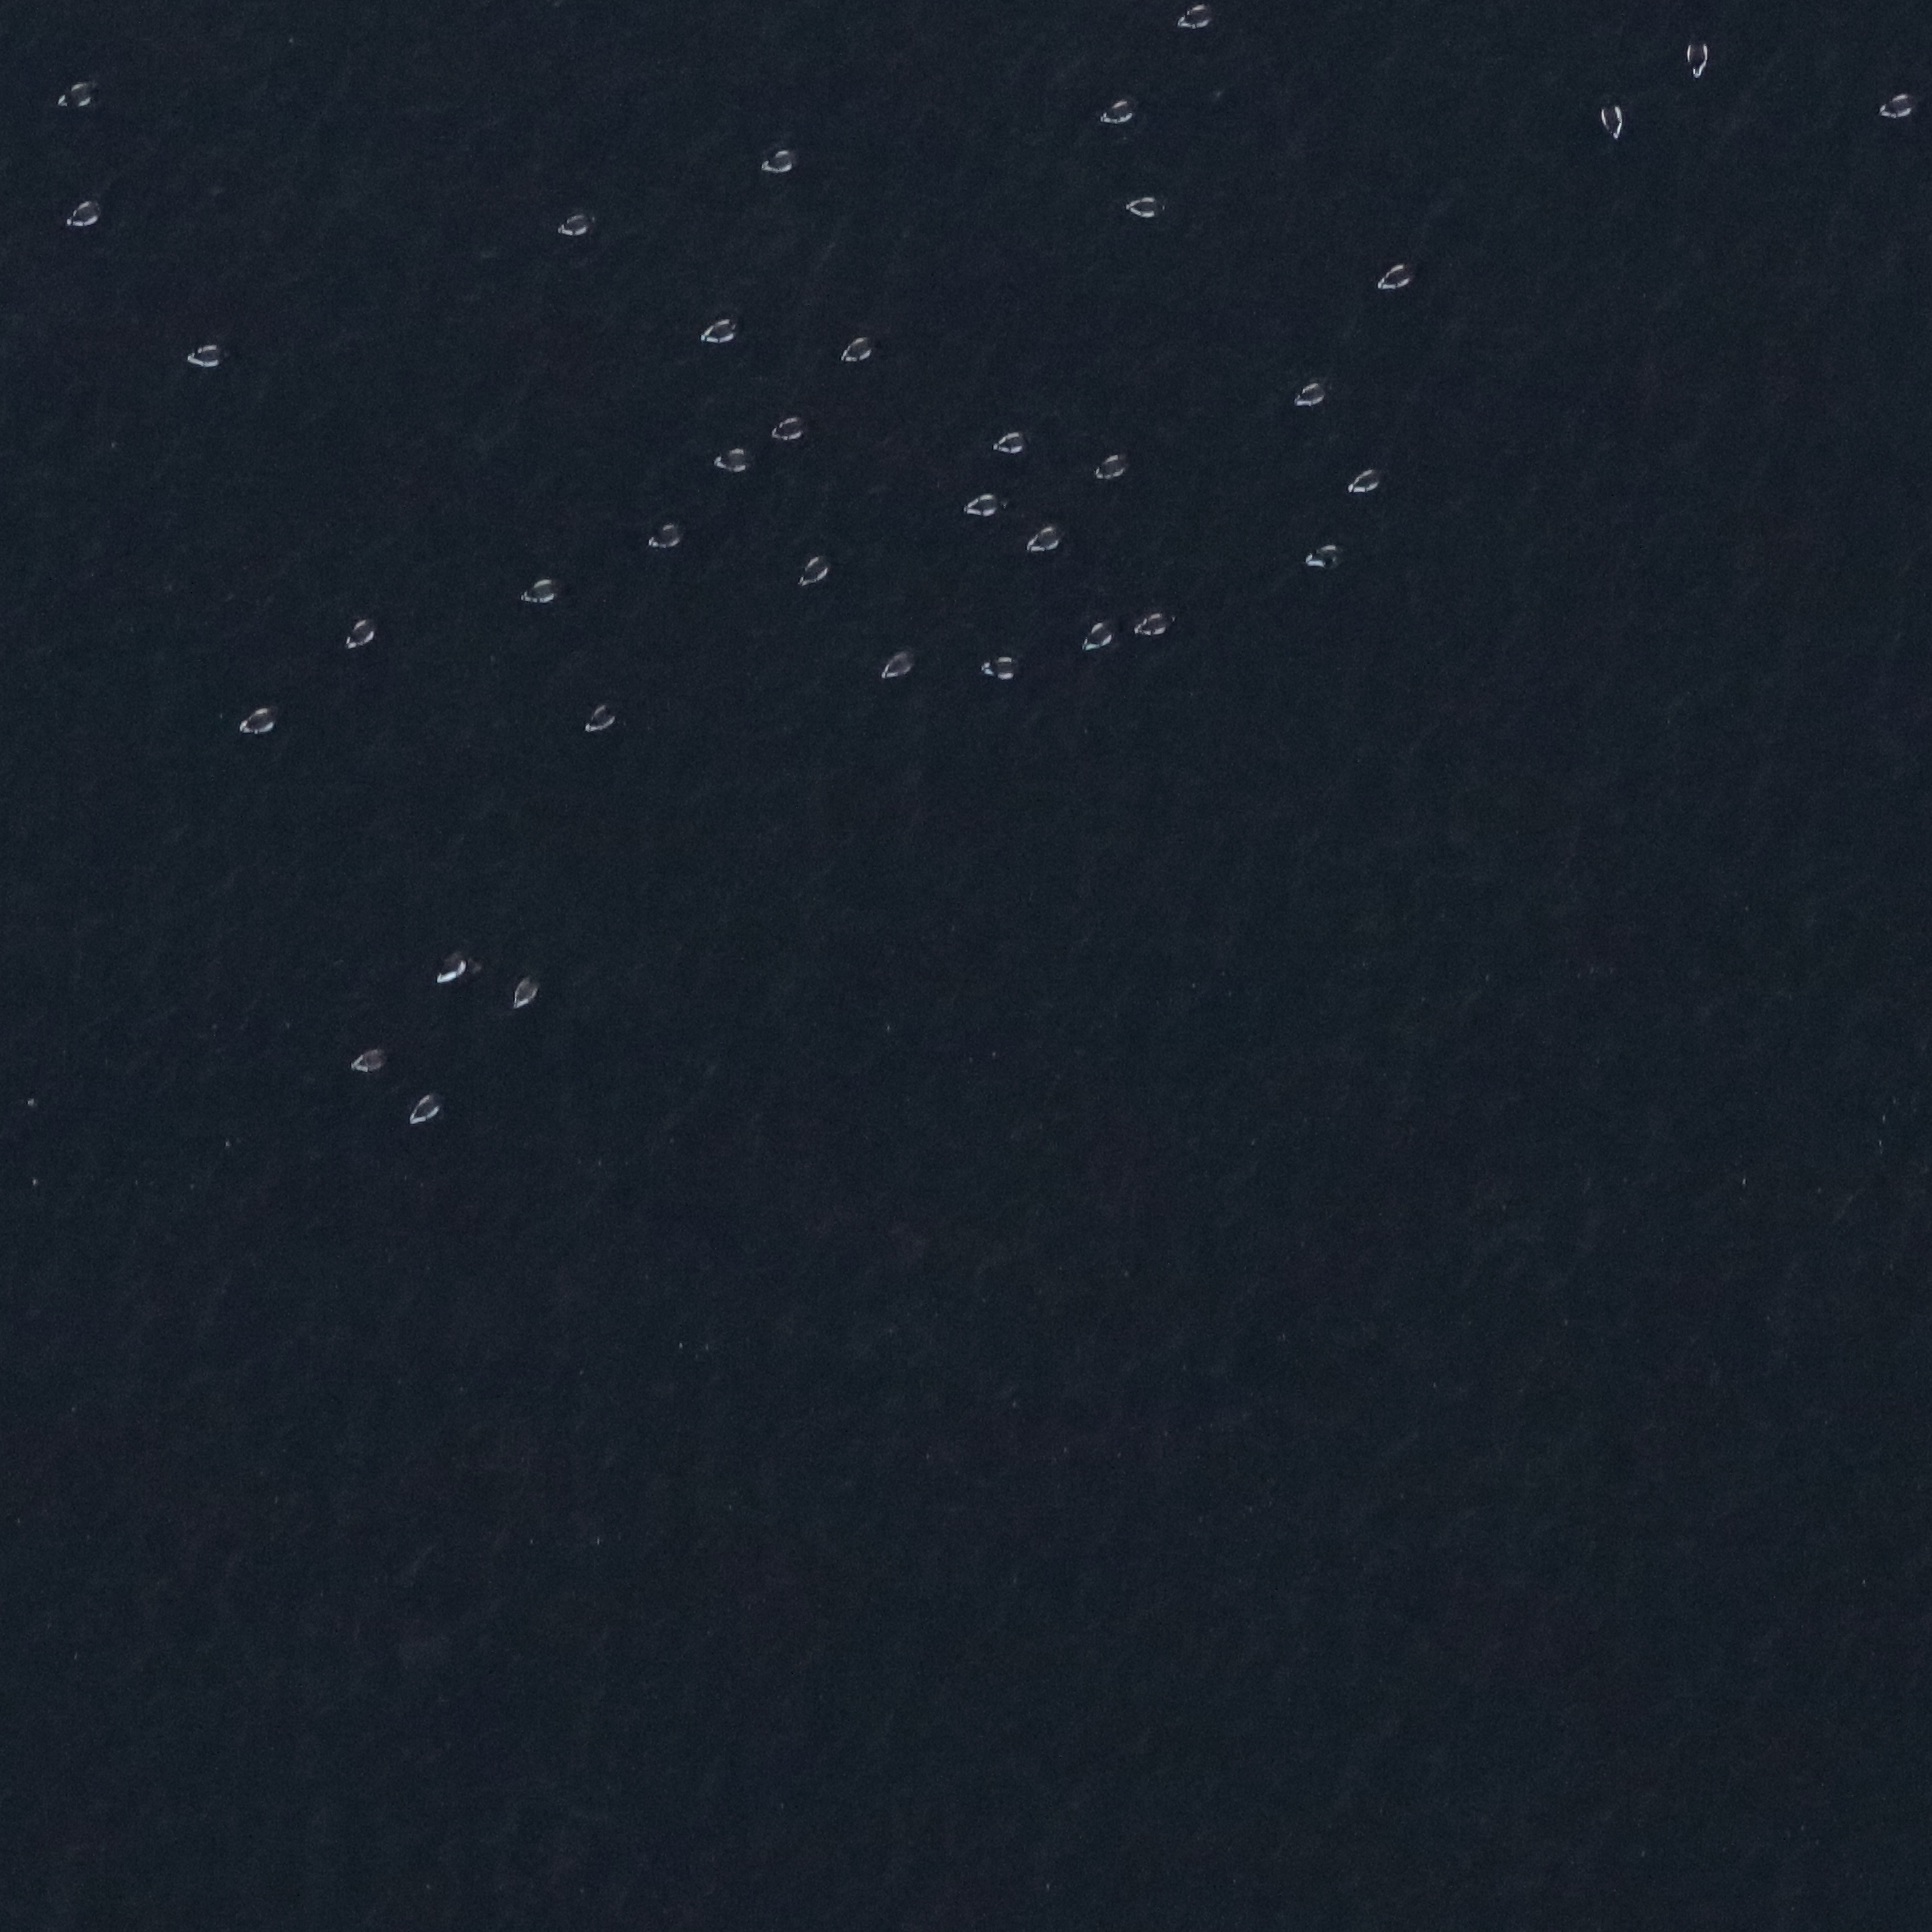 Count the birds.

37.